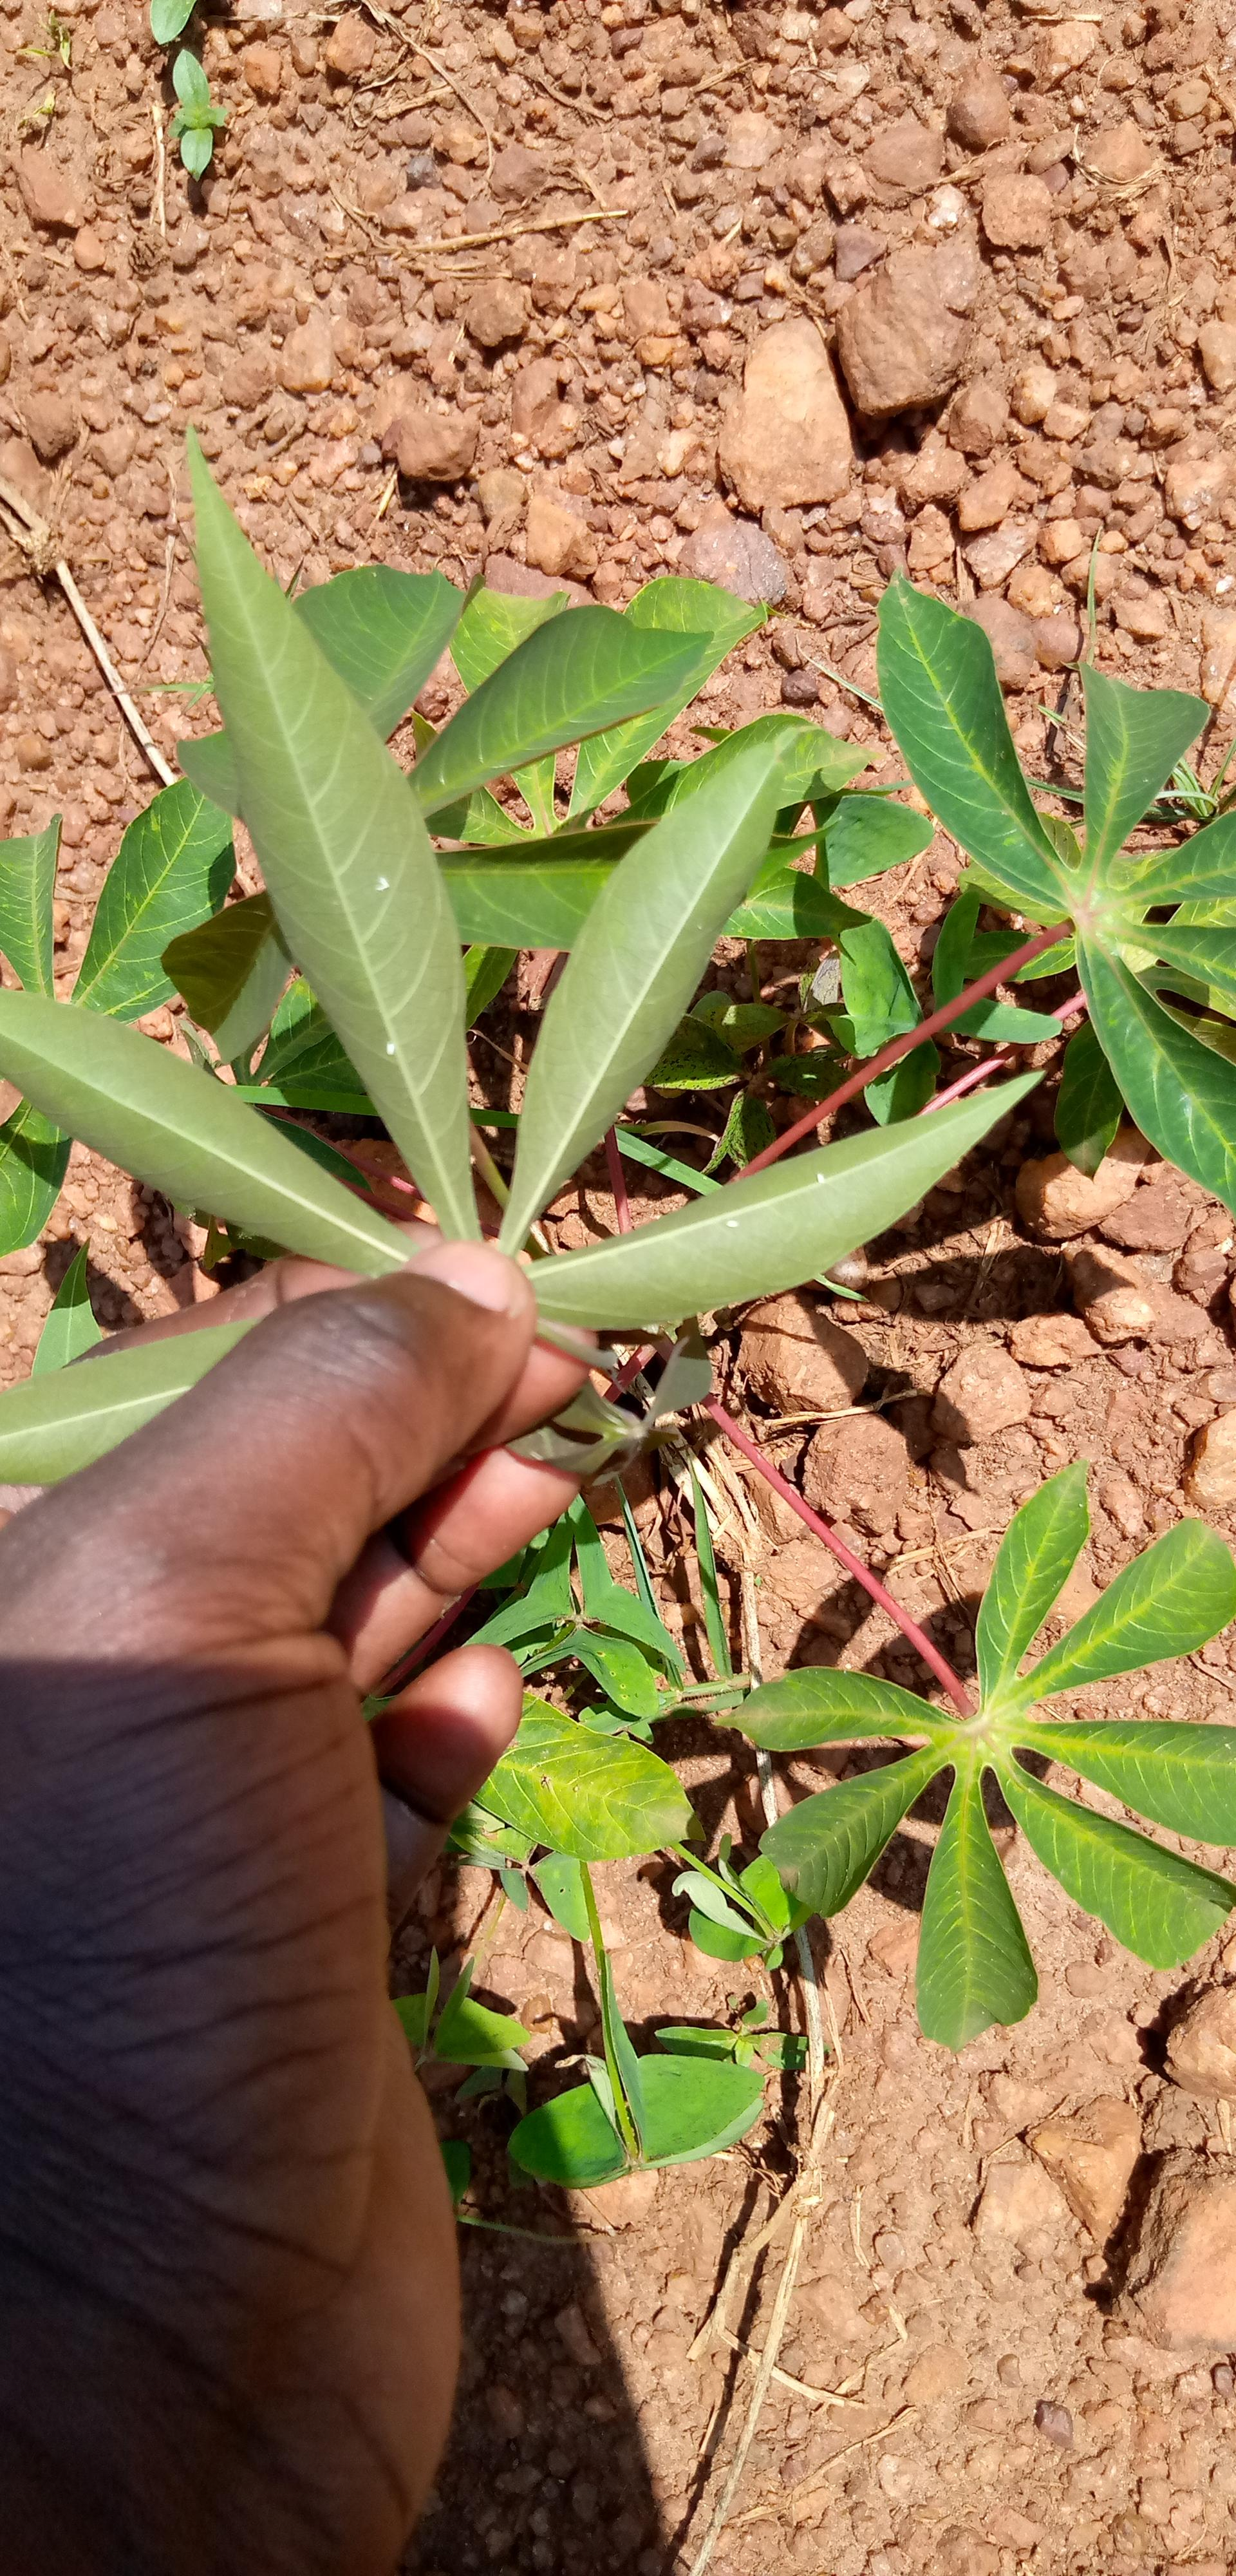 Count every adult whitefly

4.